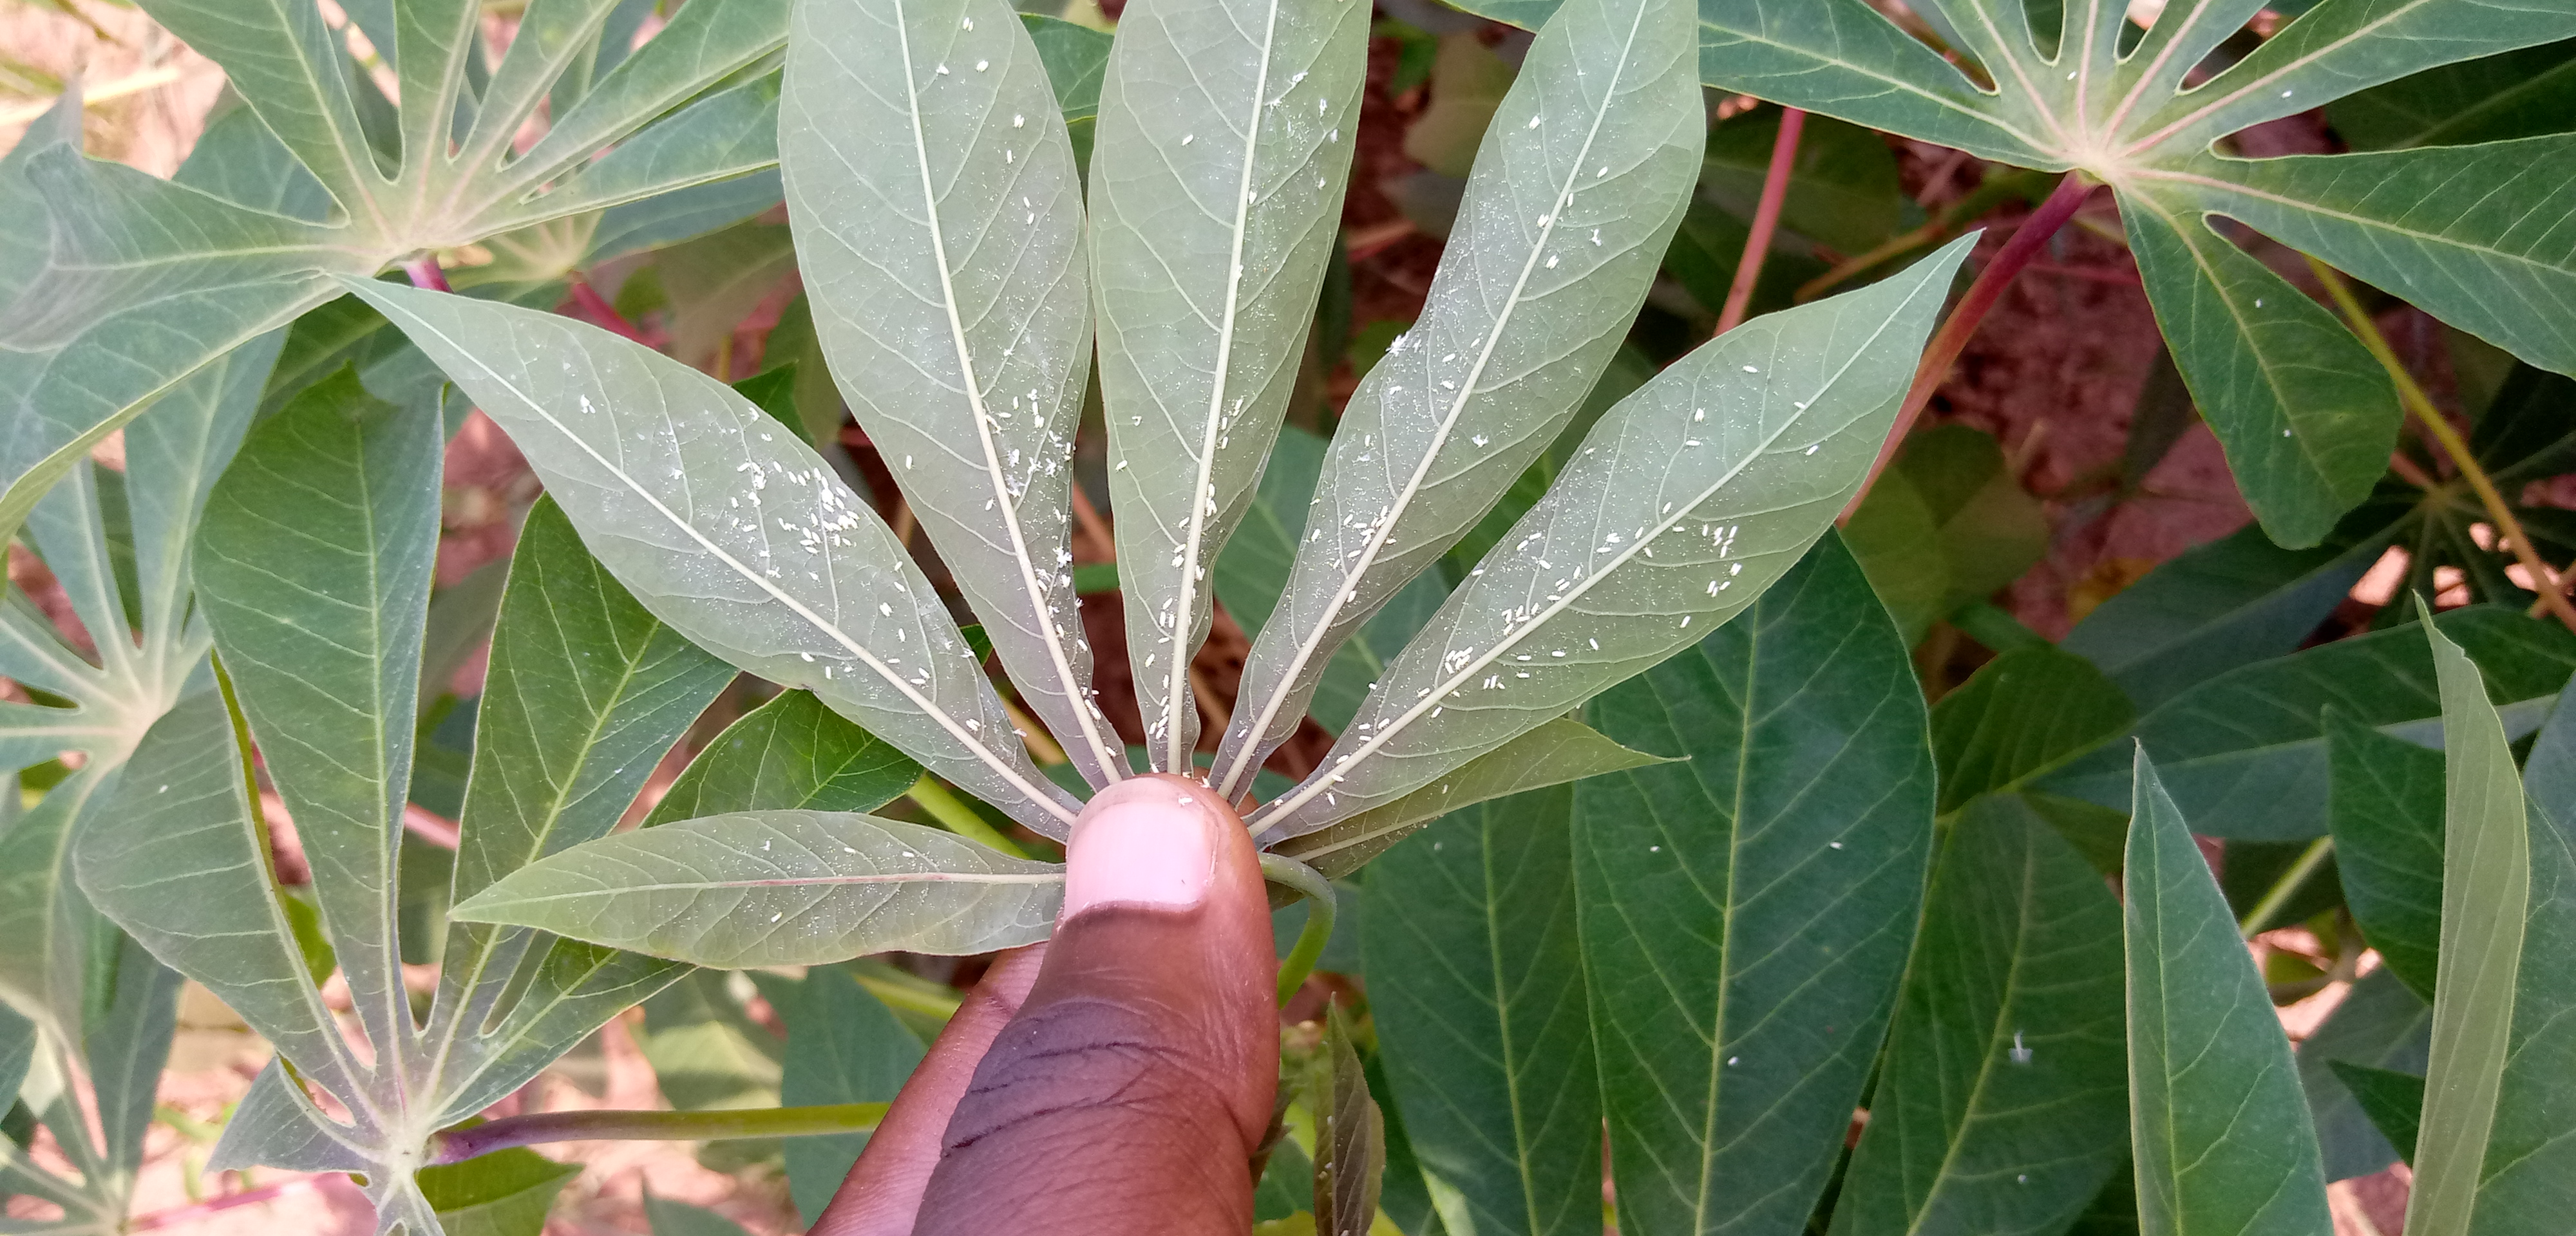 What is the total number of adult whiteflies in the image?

233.